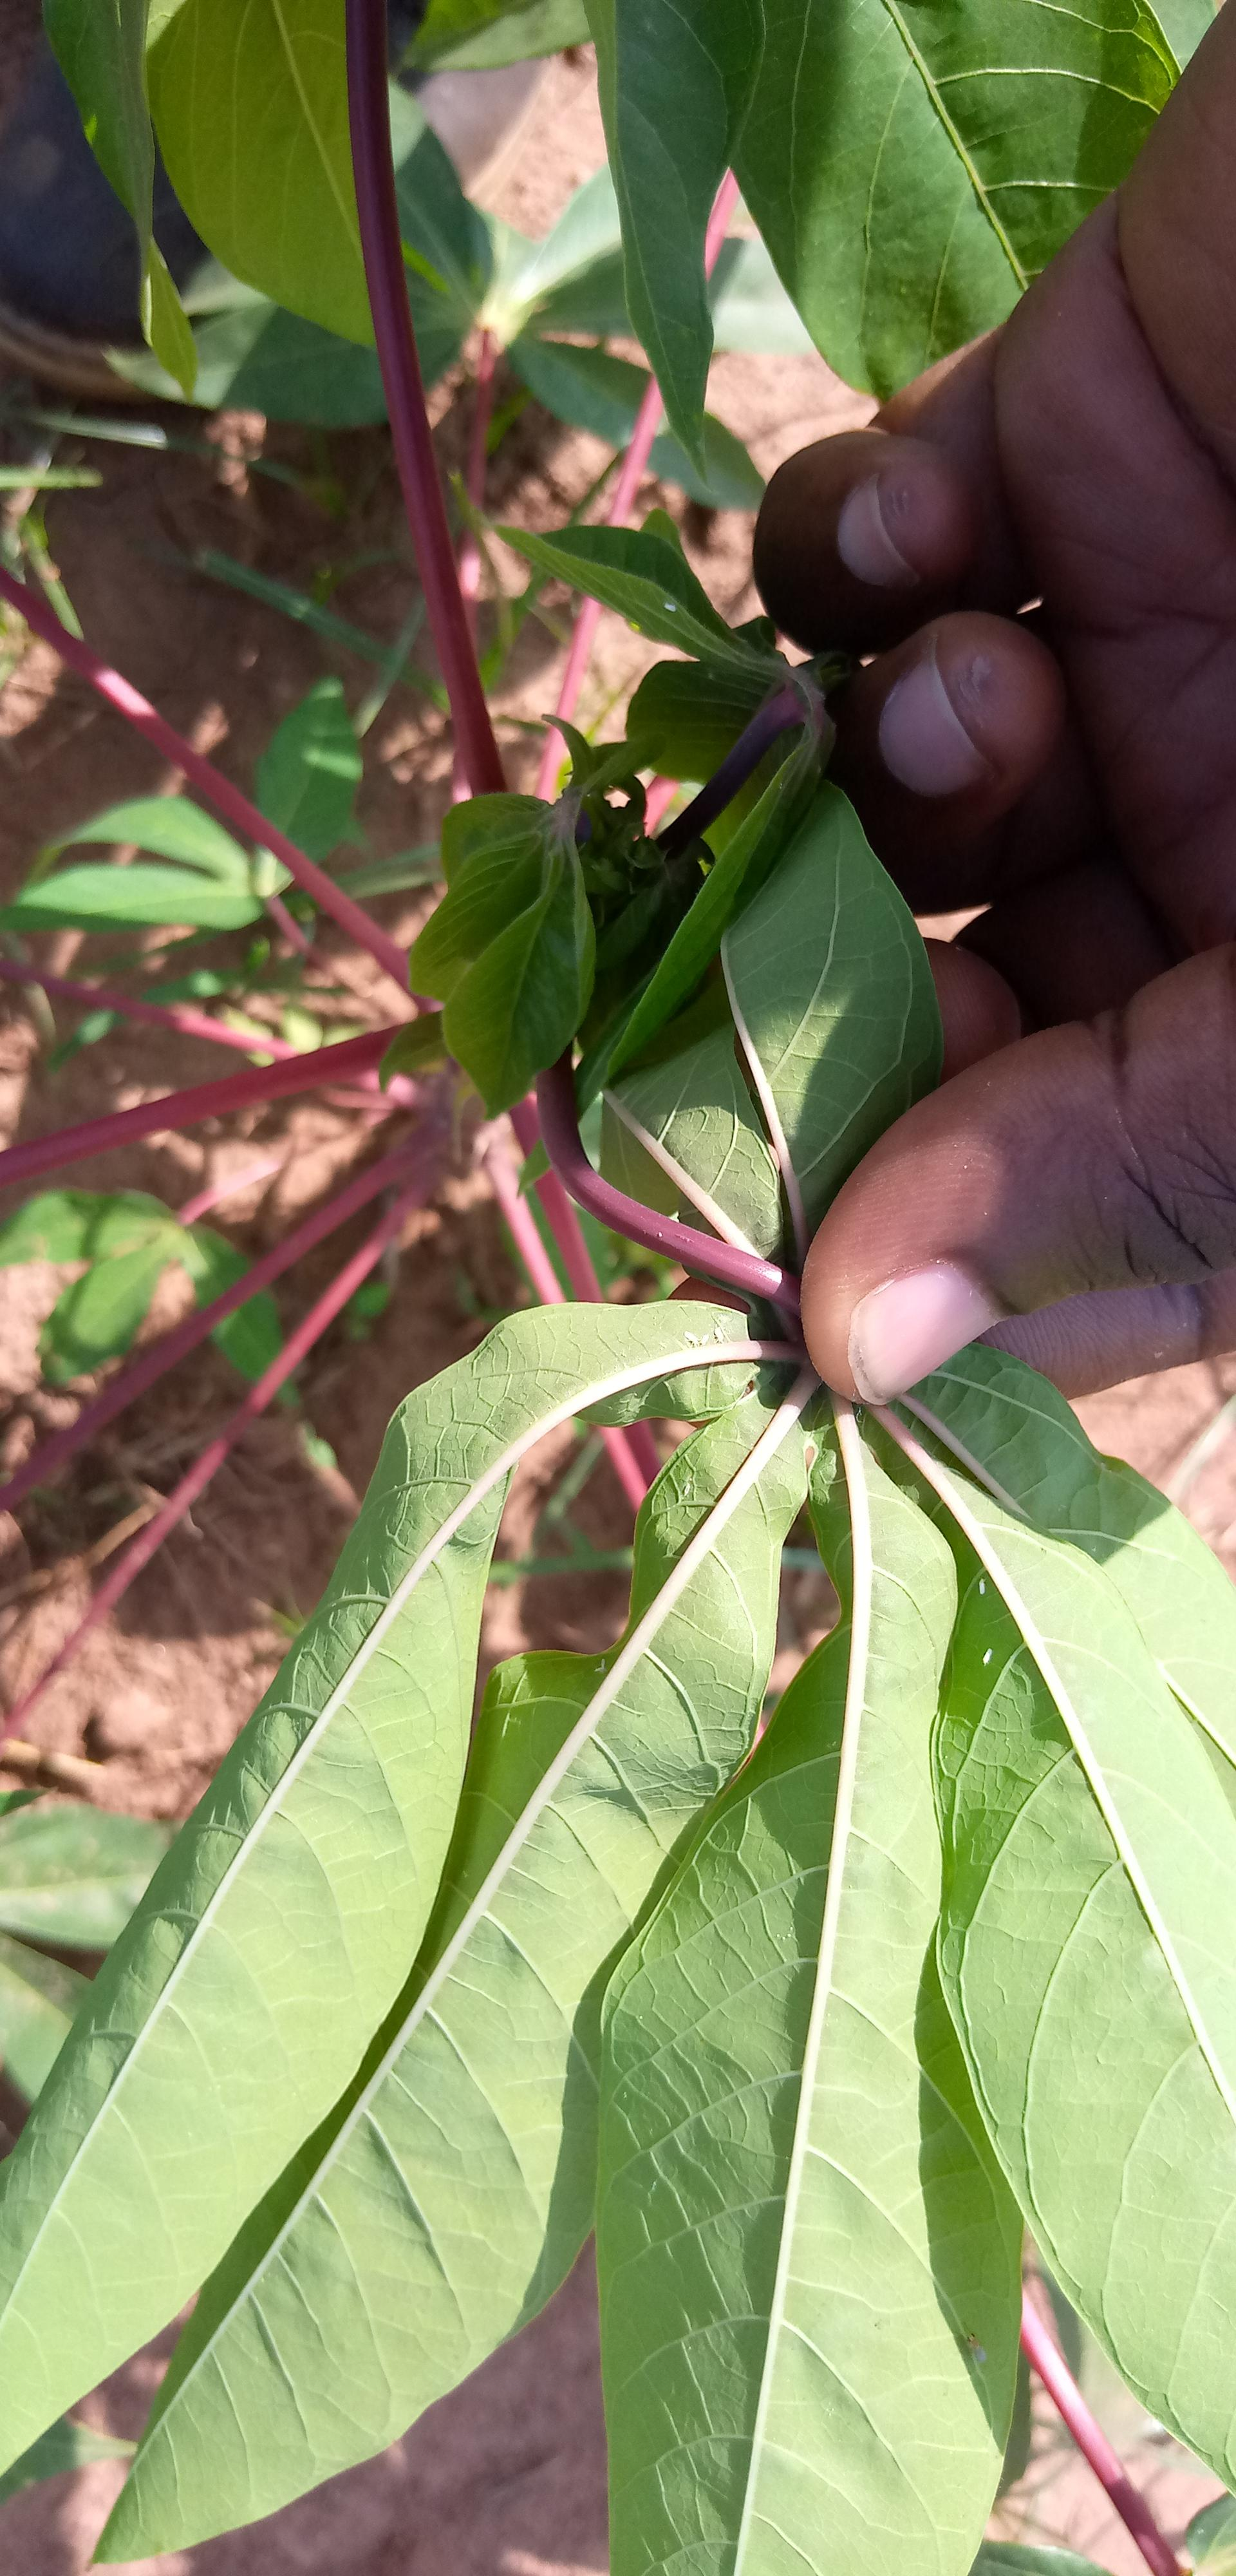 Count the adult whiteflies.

6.